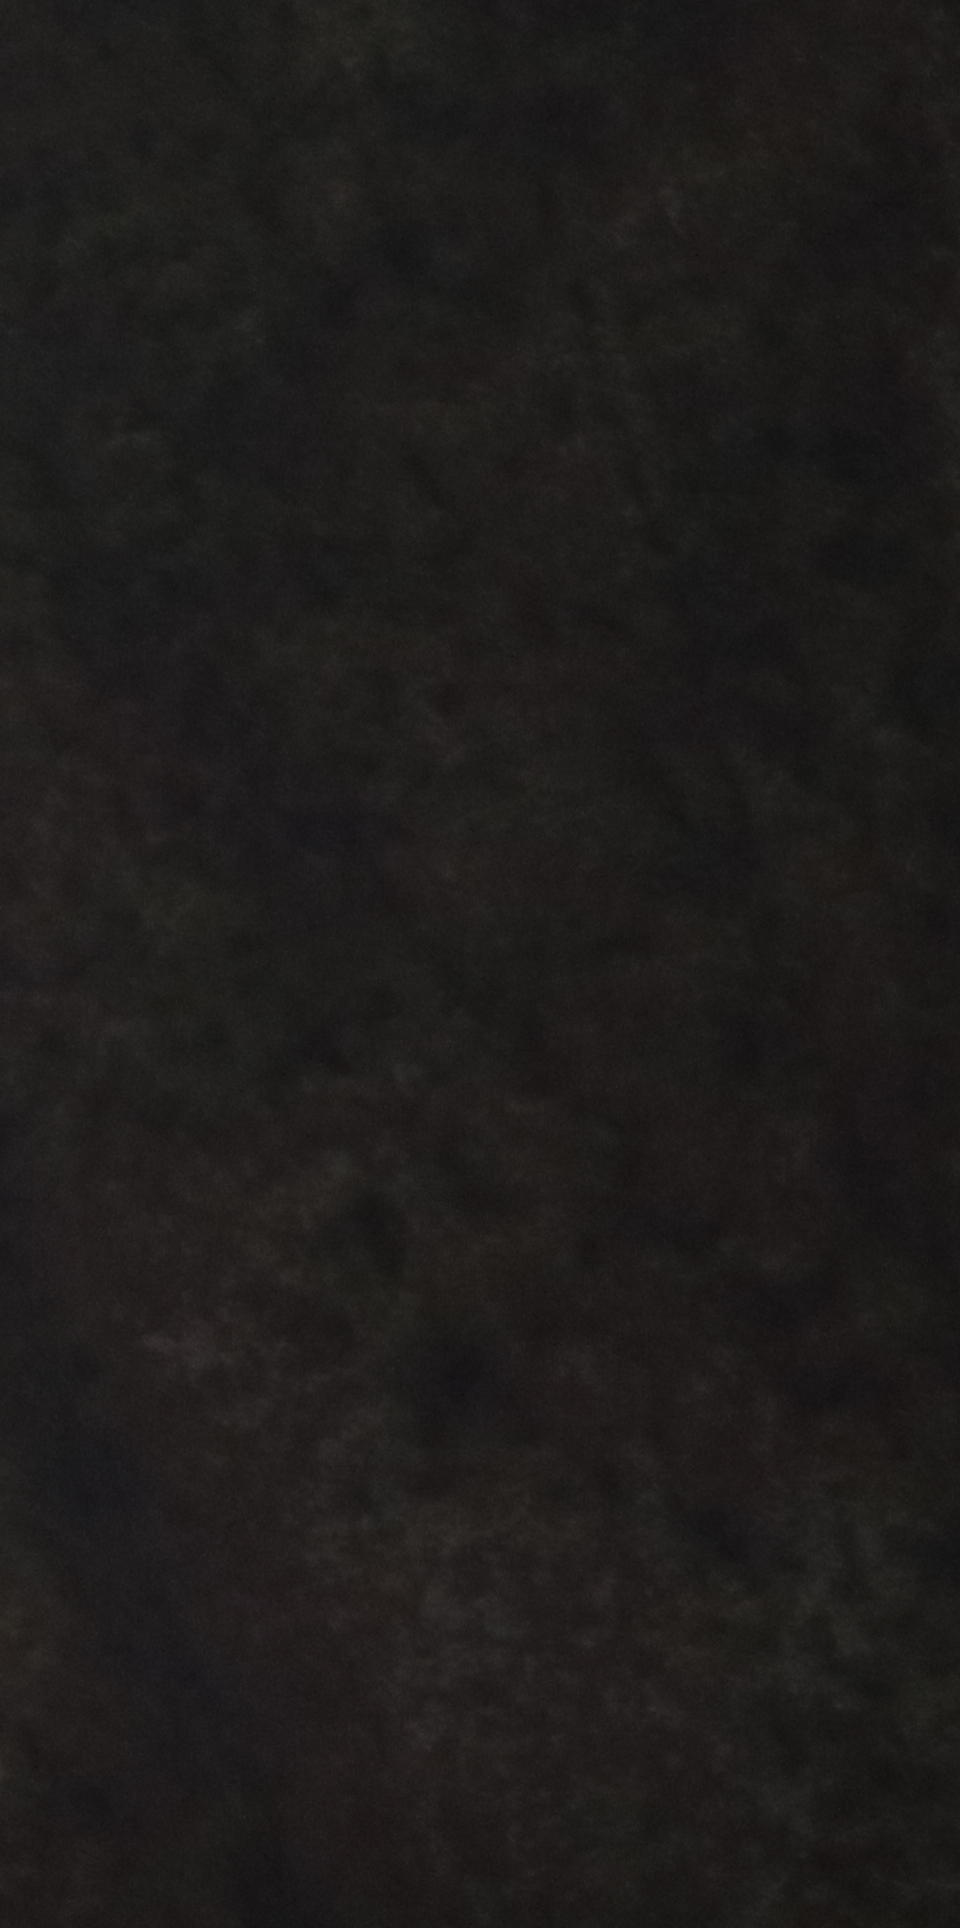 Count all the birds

0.